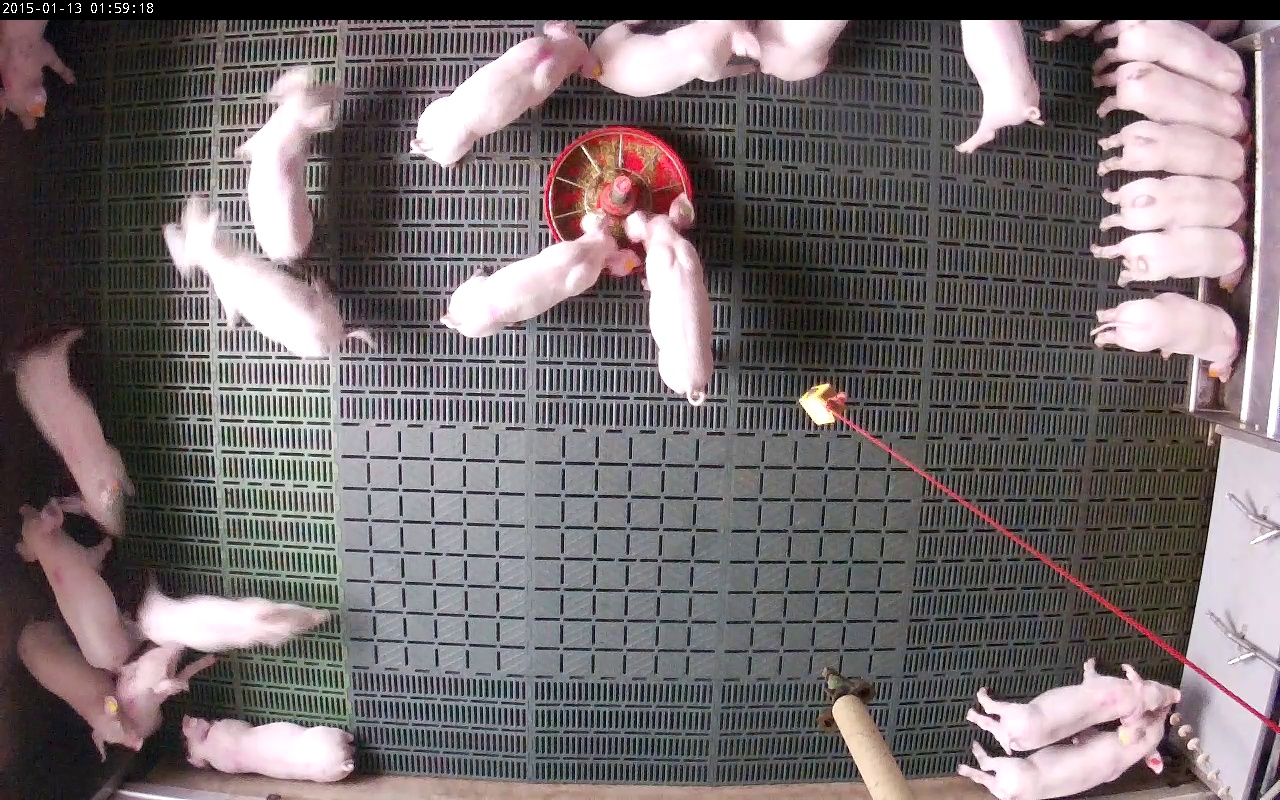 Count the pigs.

23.